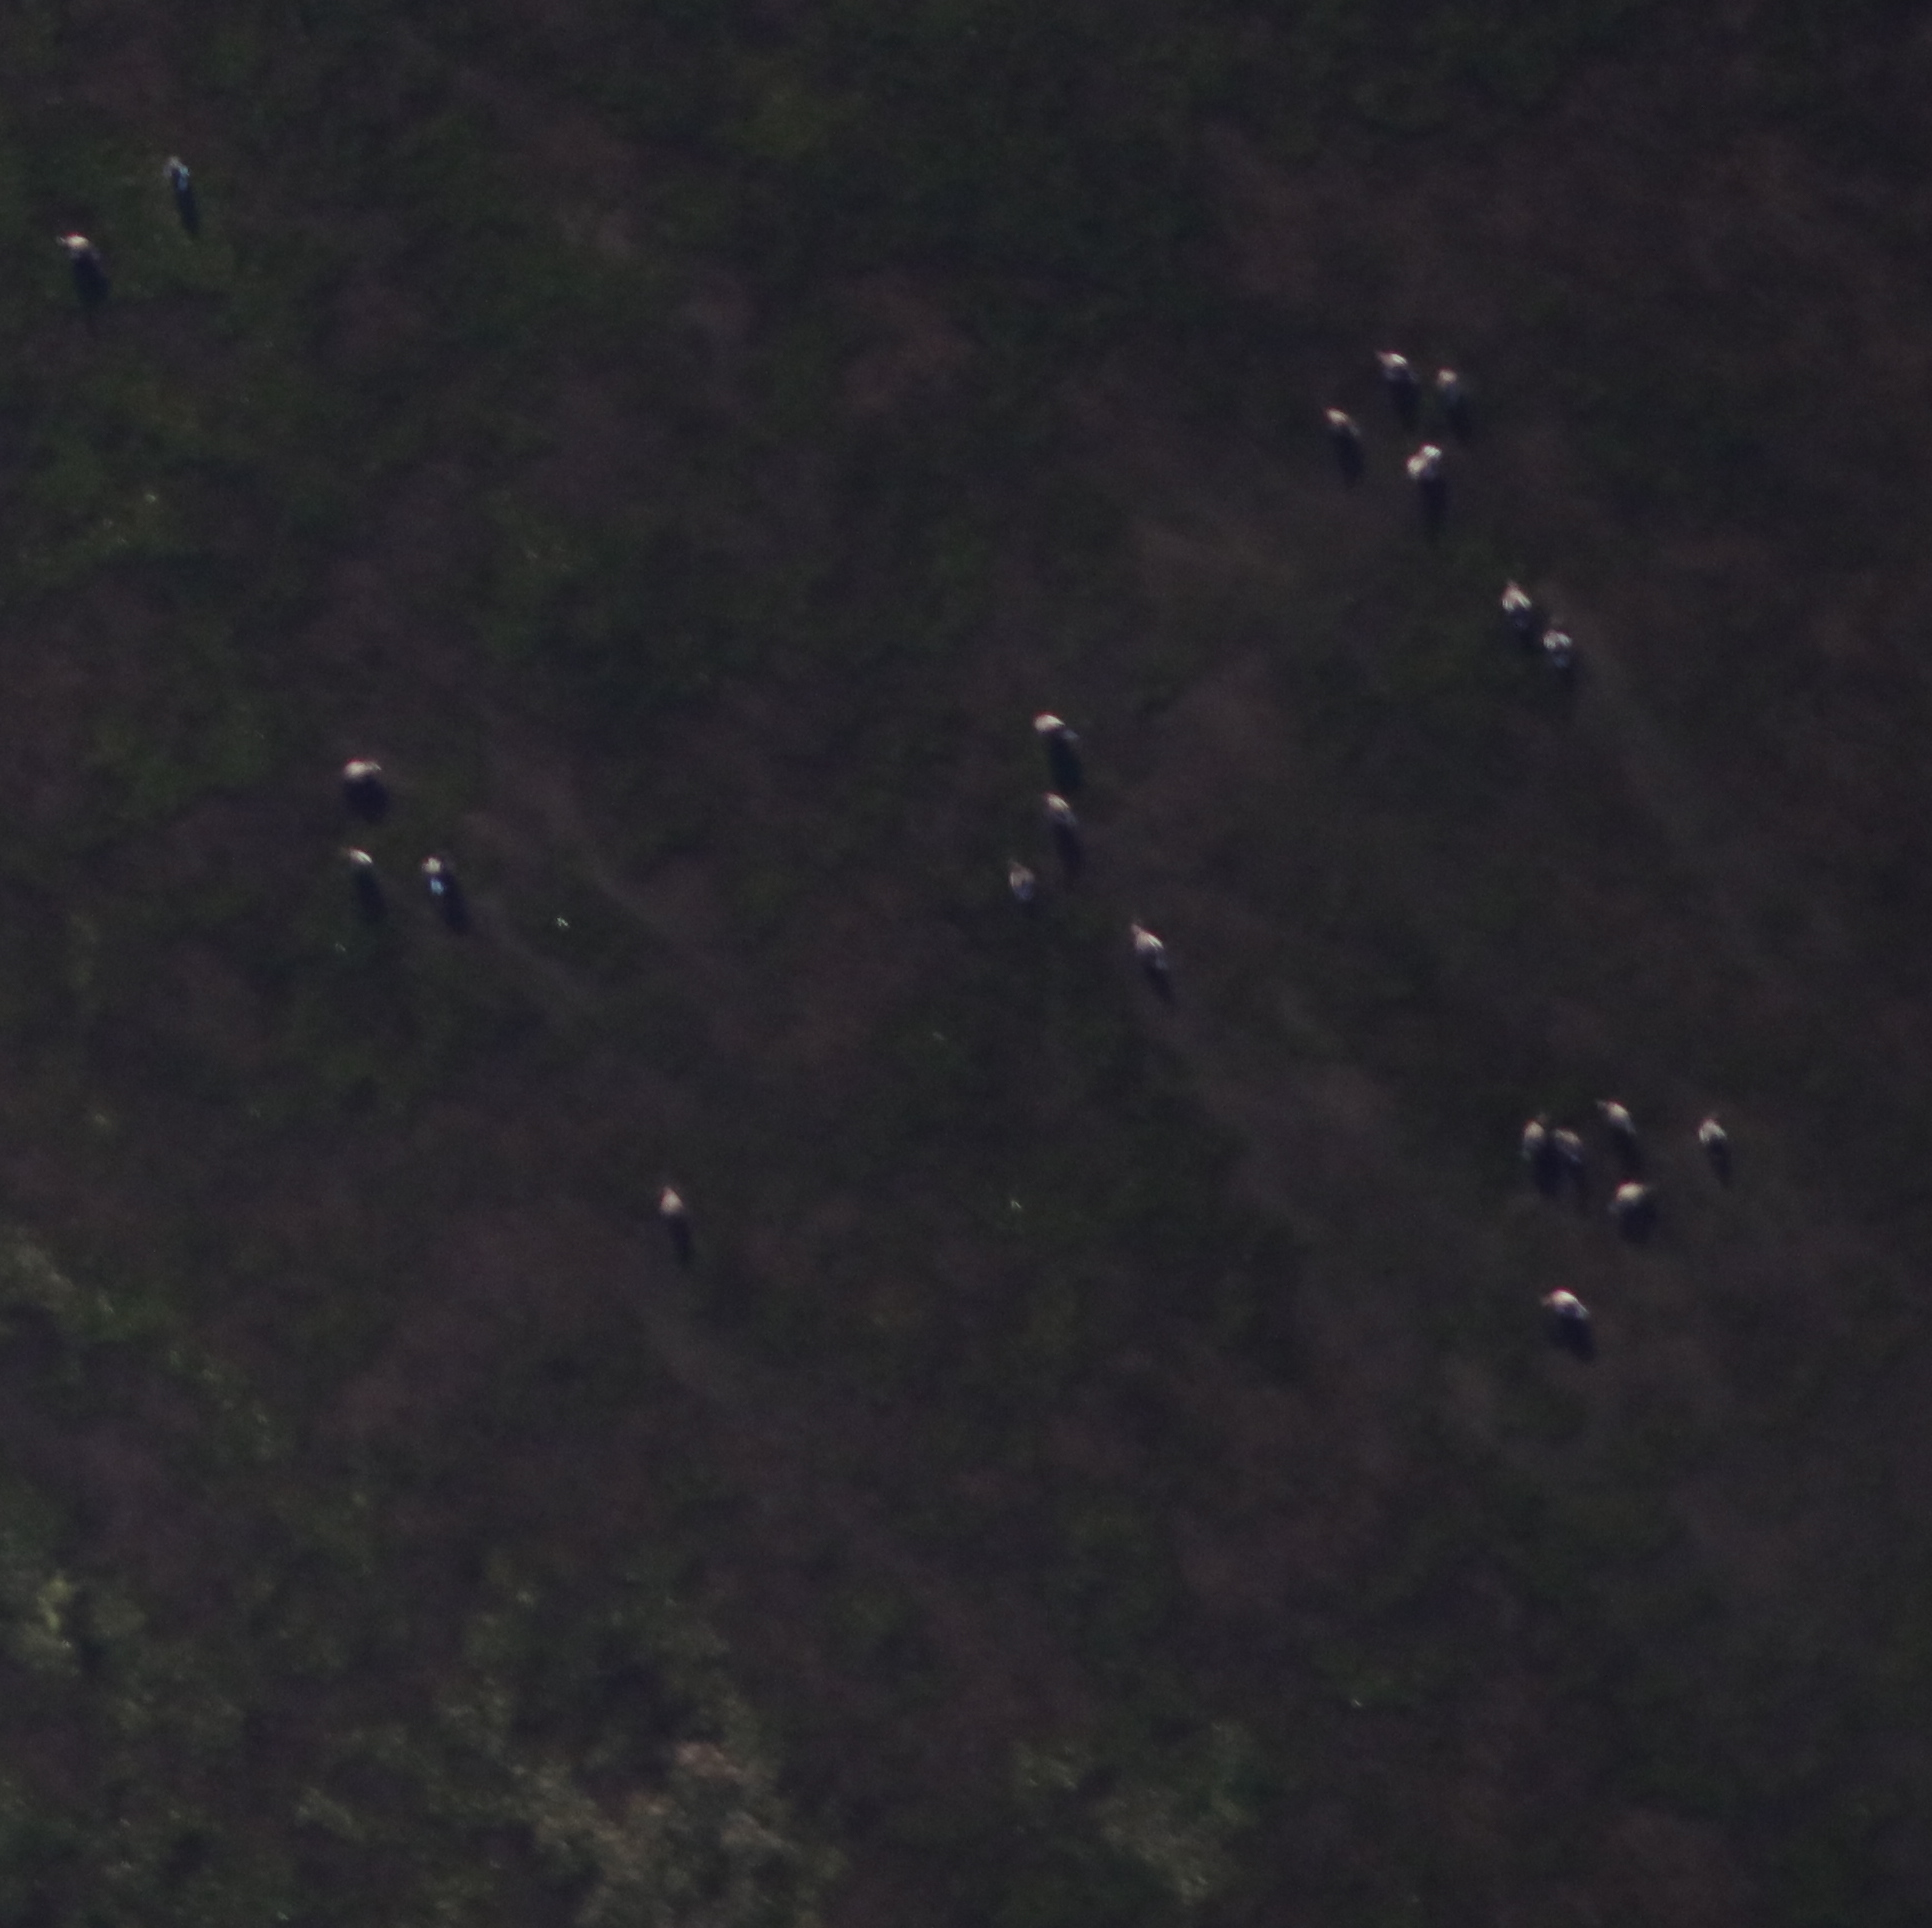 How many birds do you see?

22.